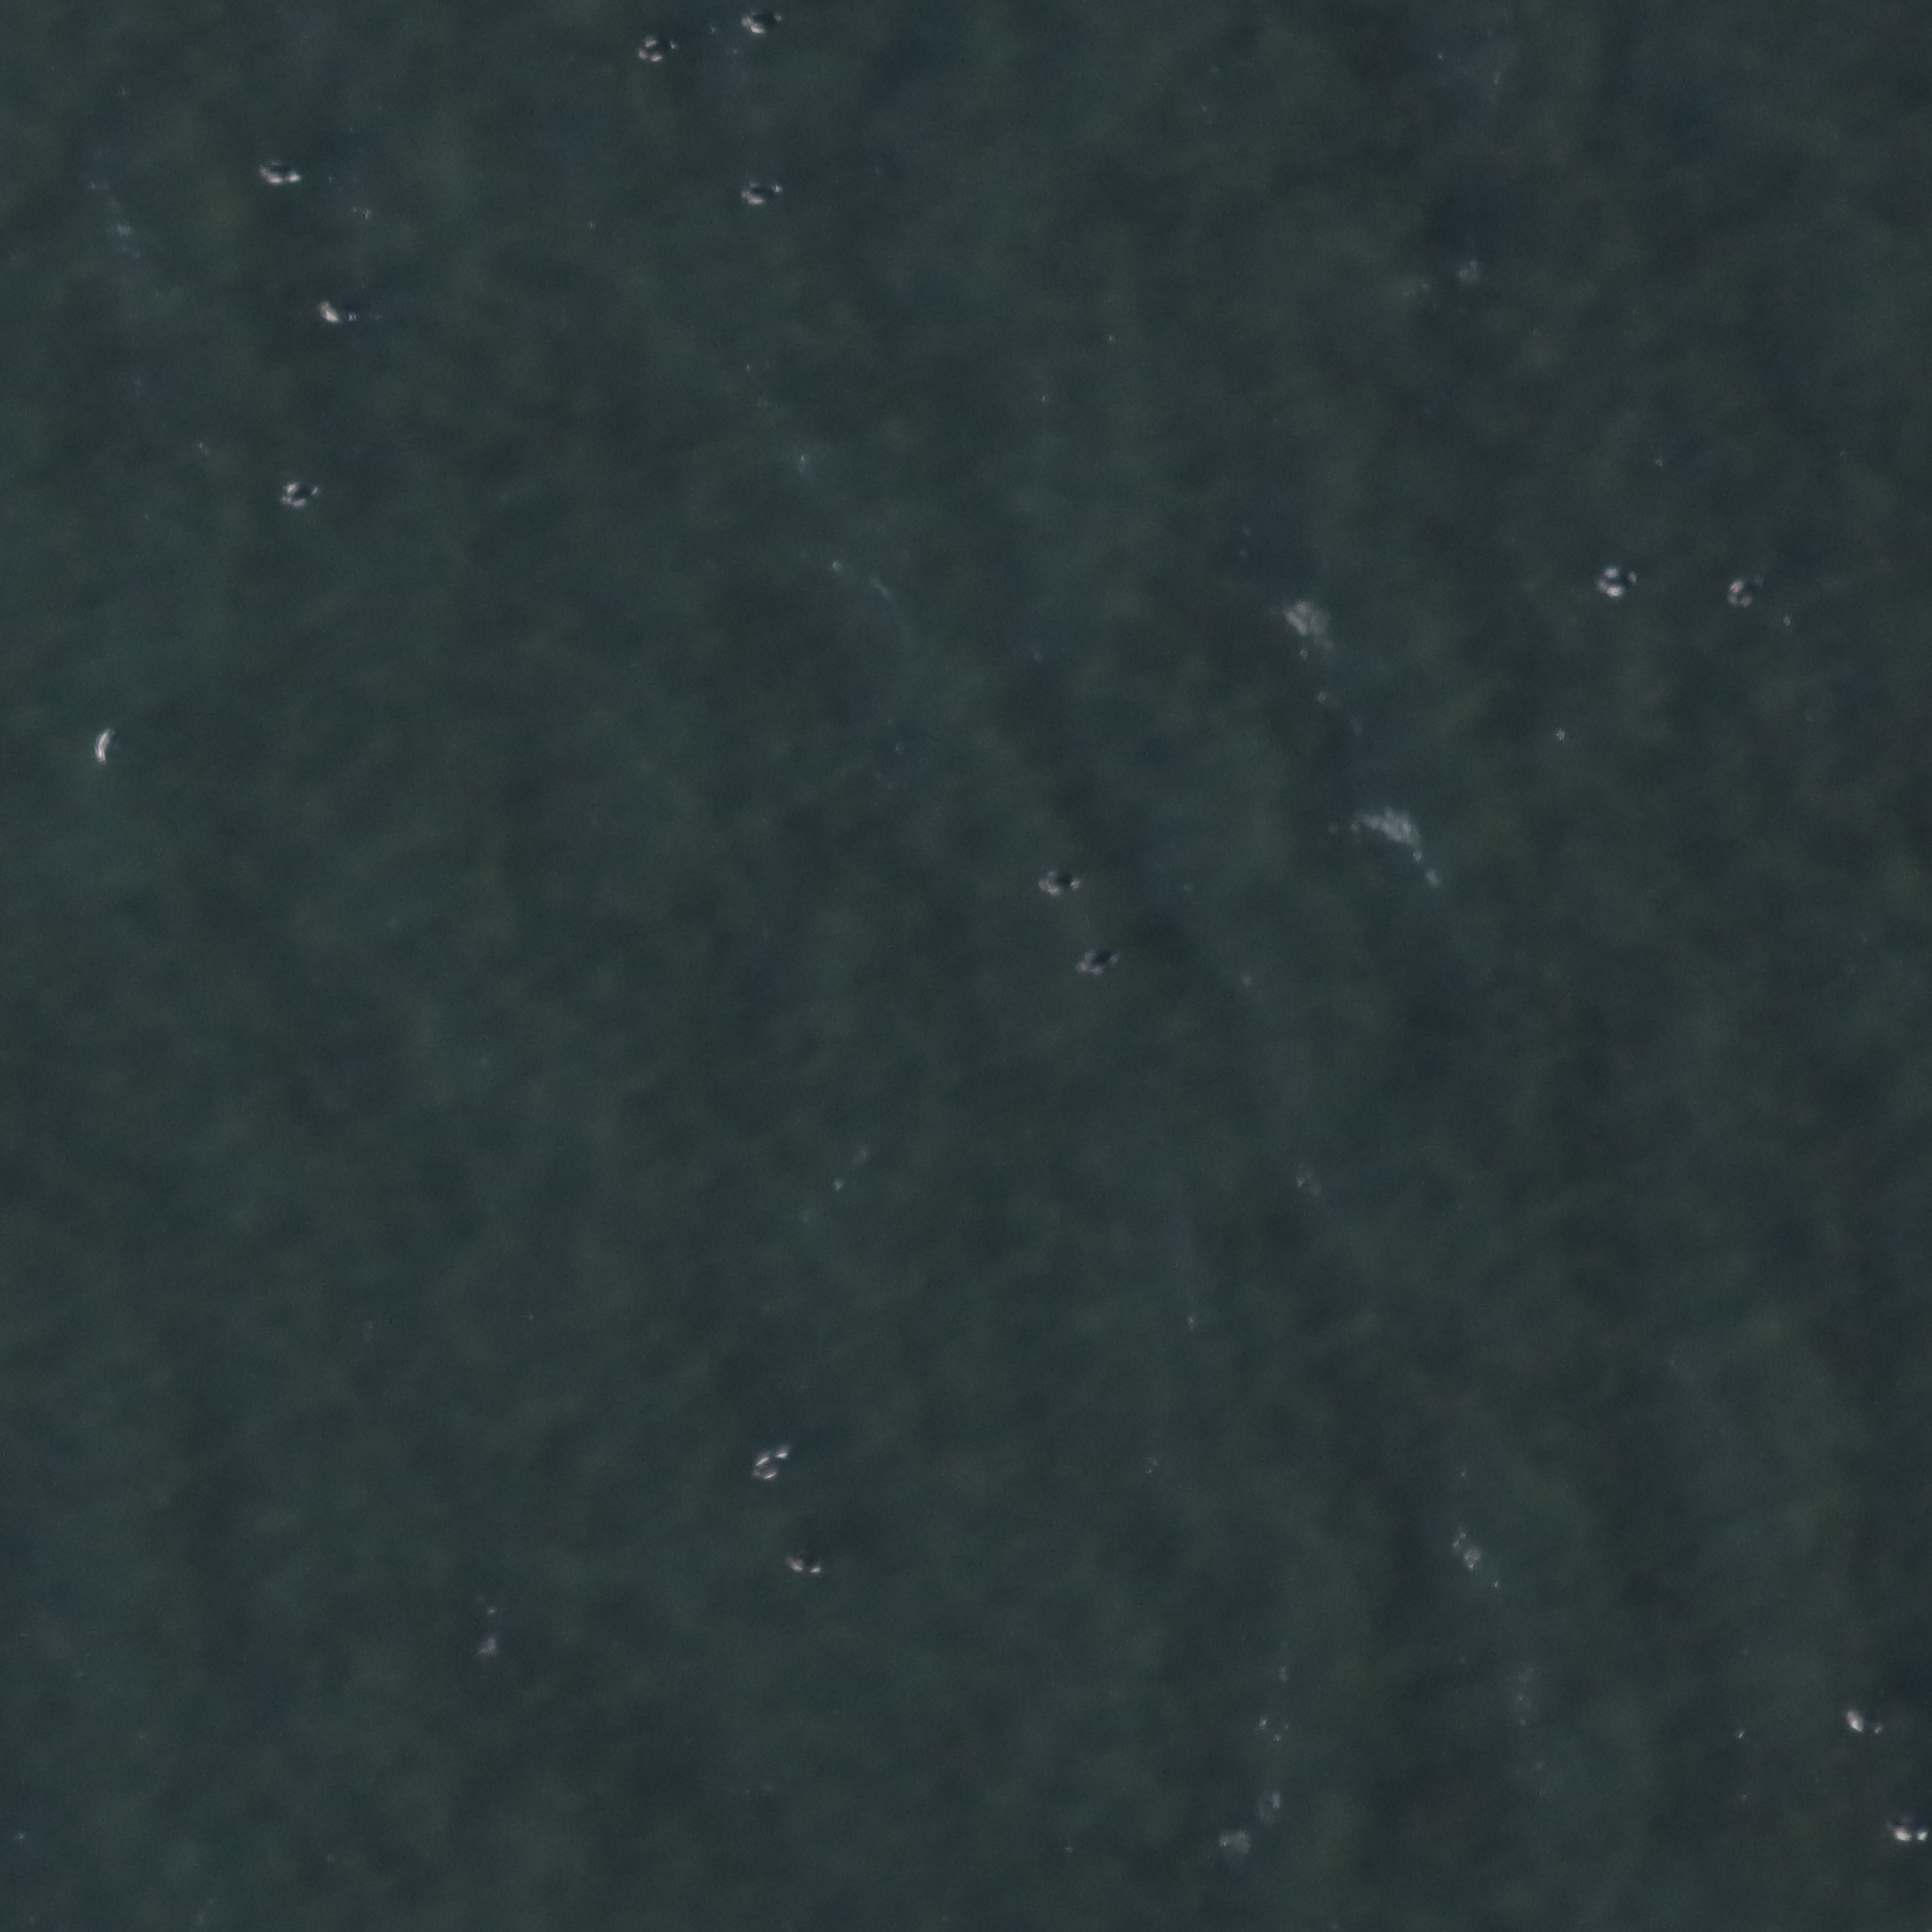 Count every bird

15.